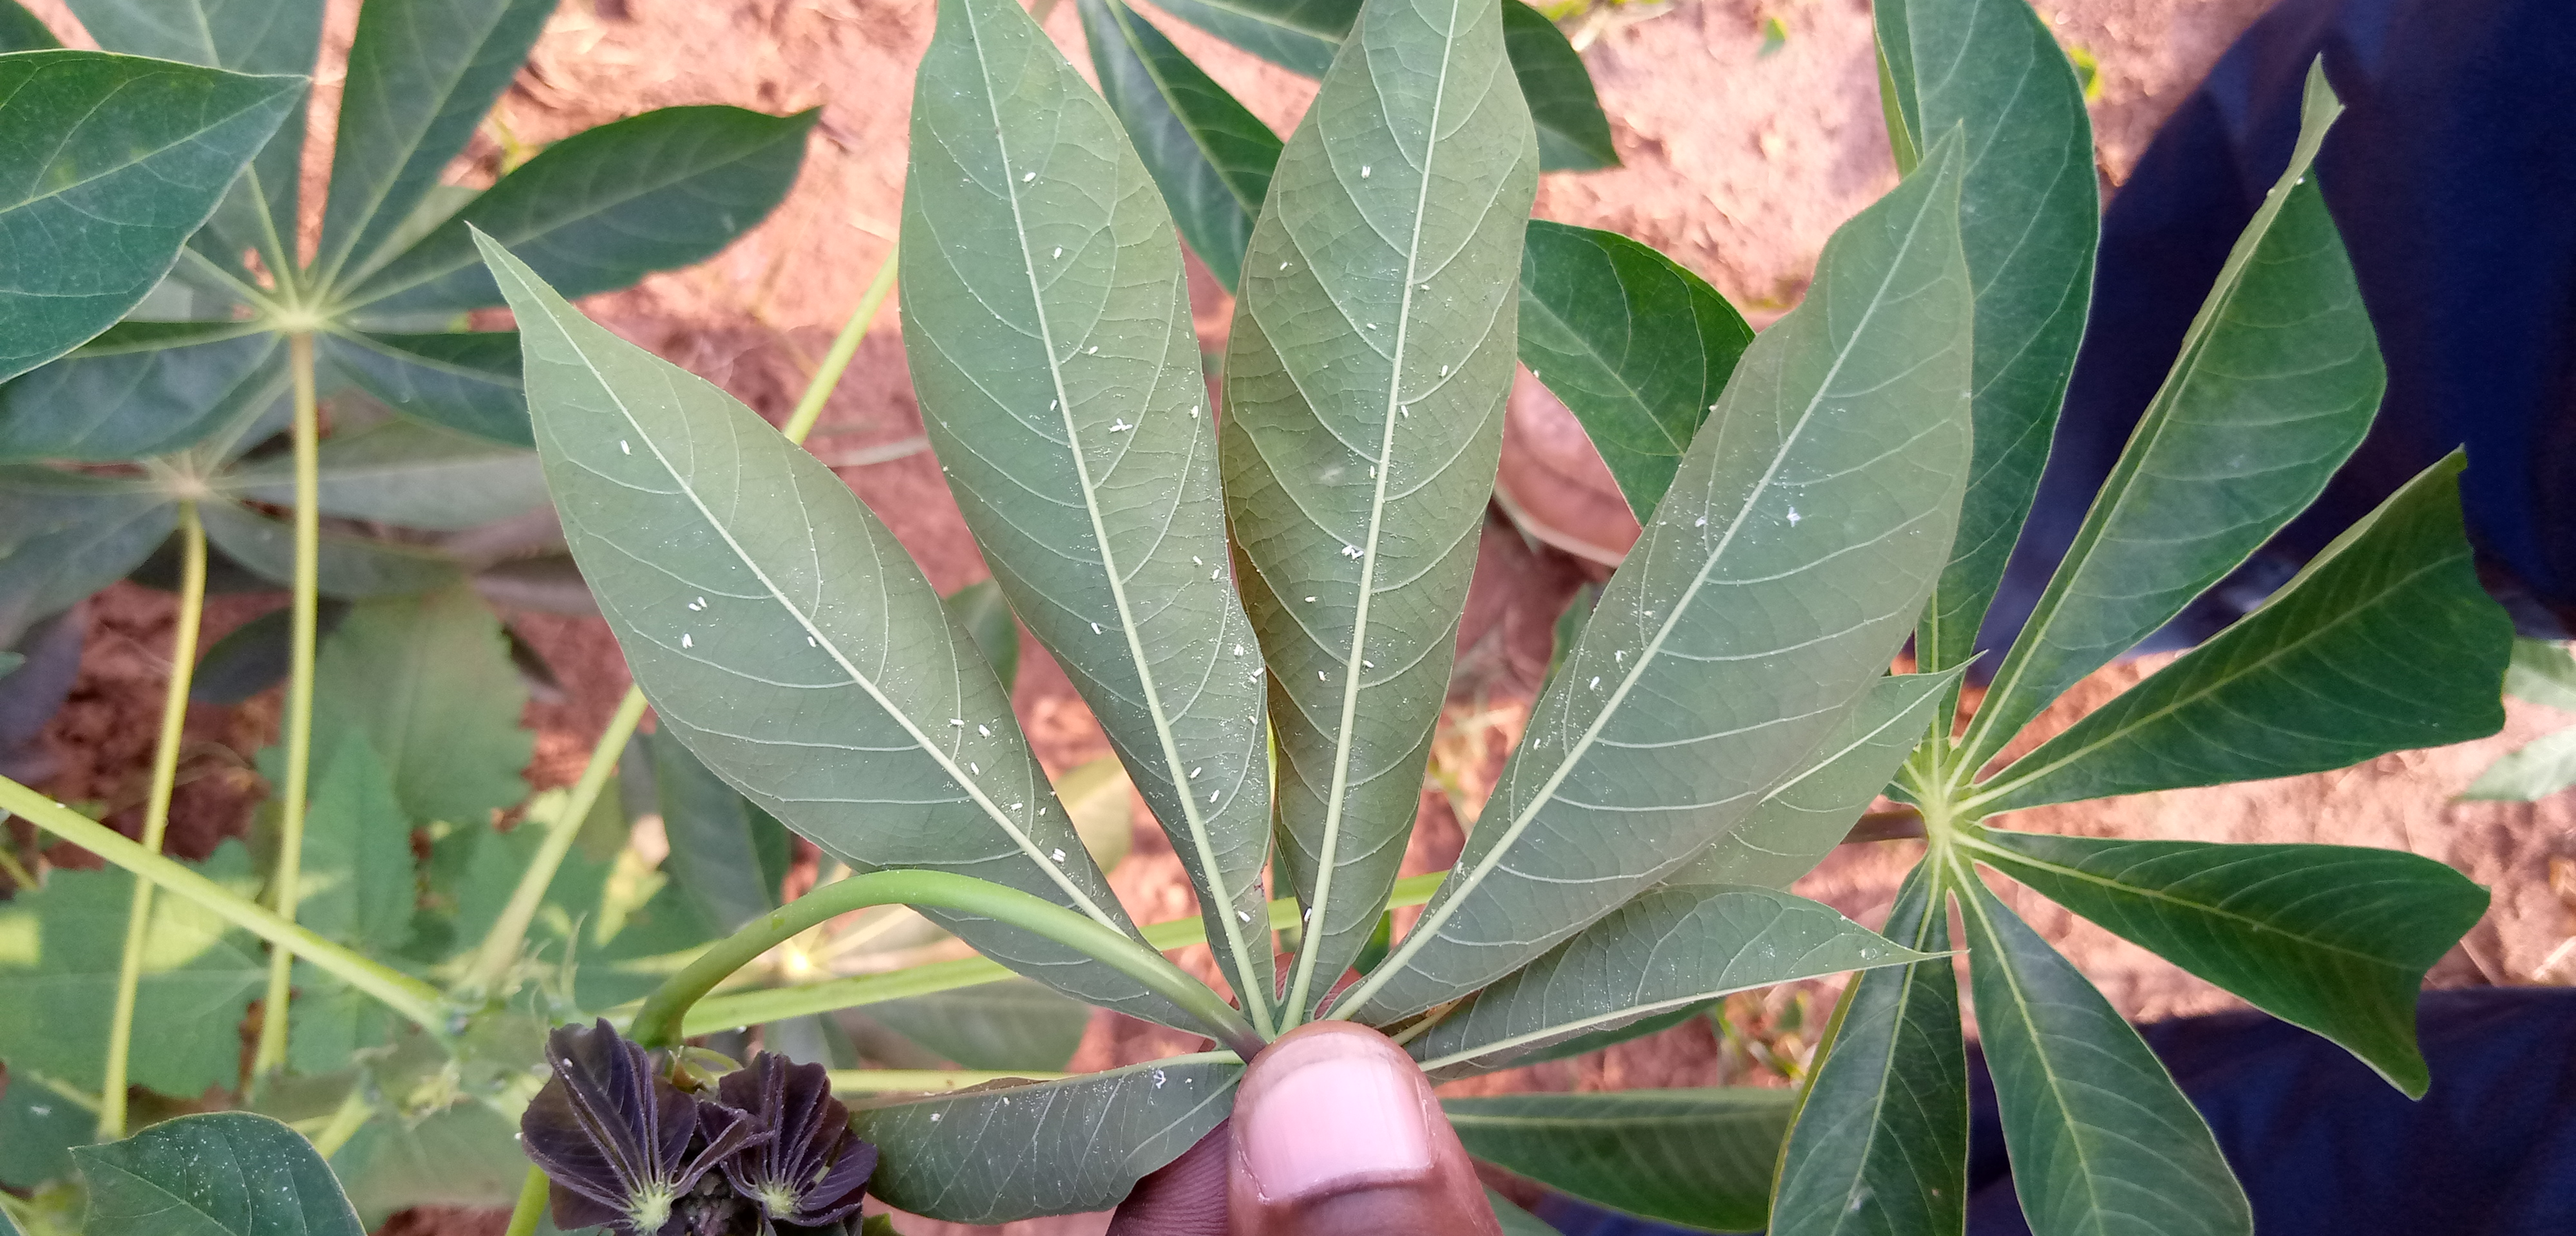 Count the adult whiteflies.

62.